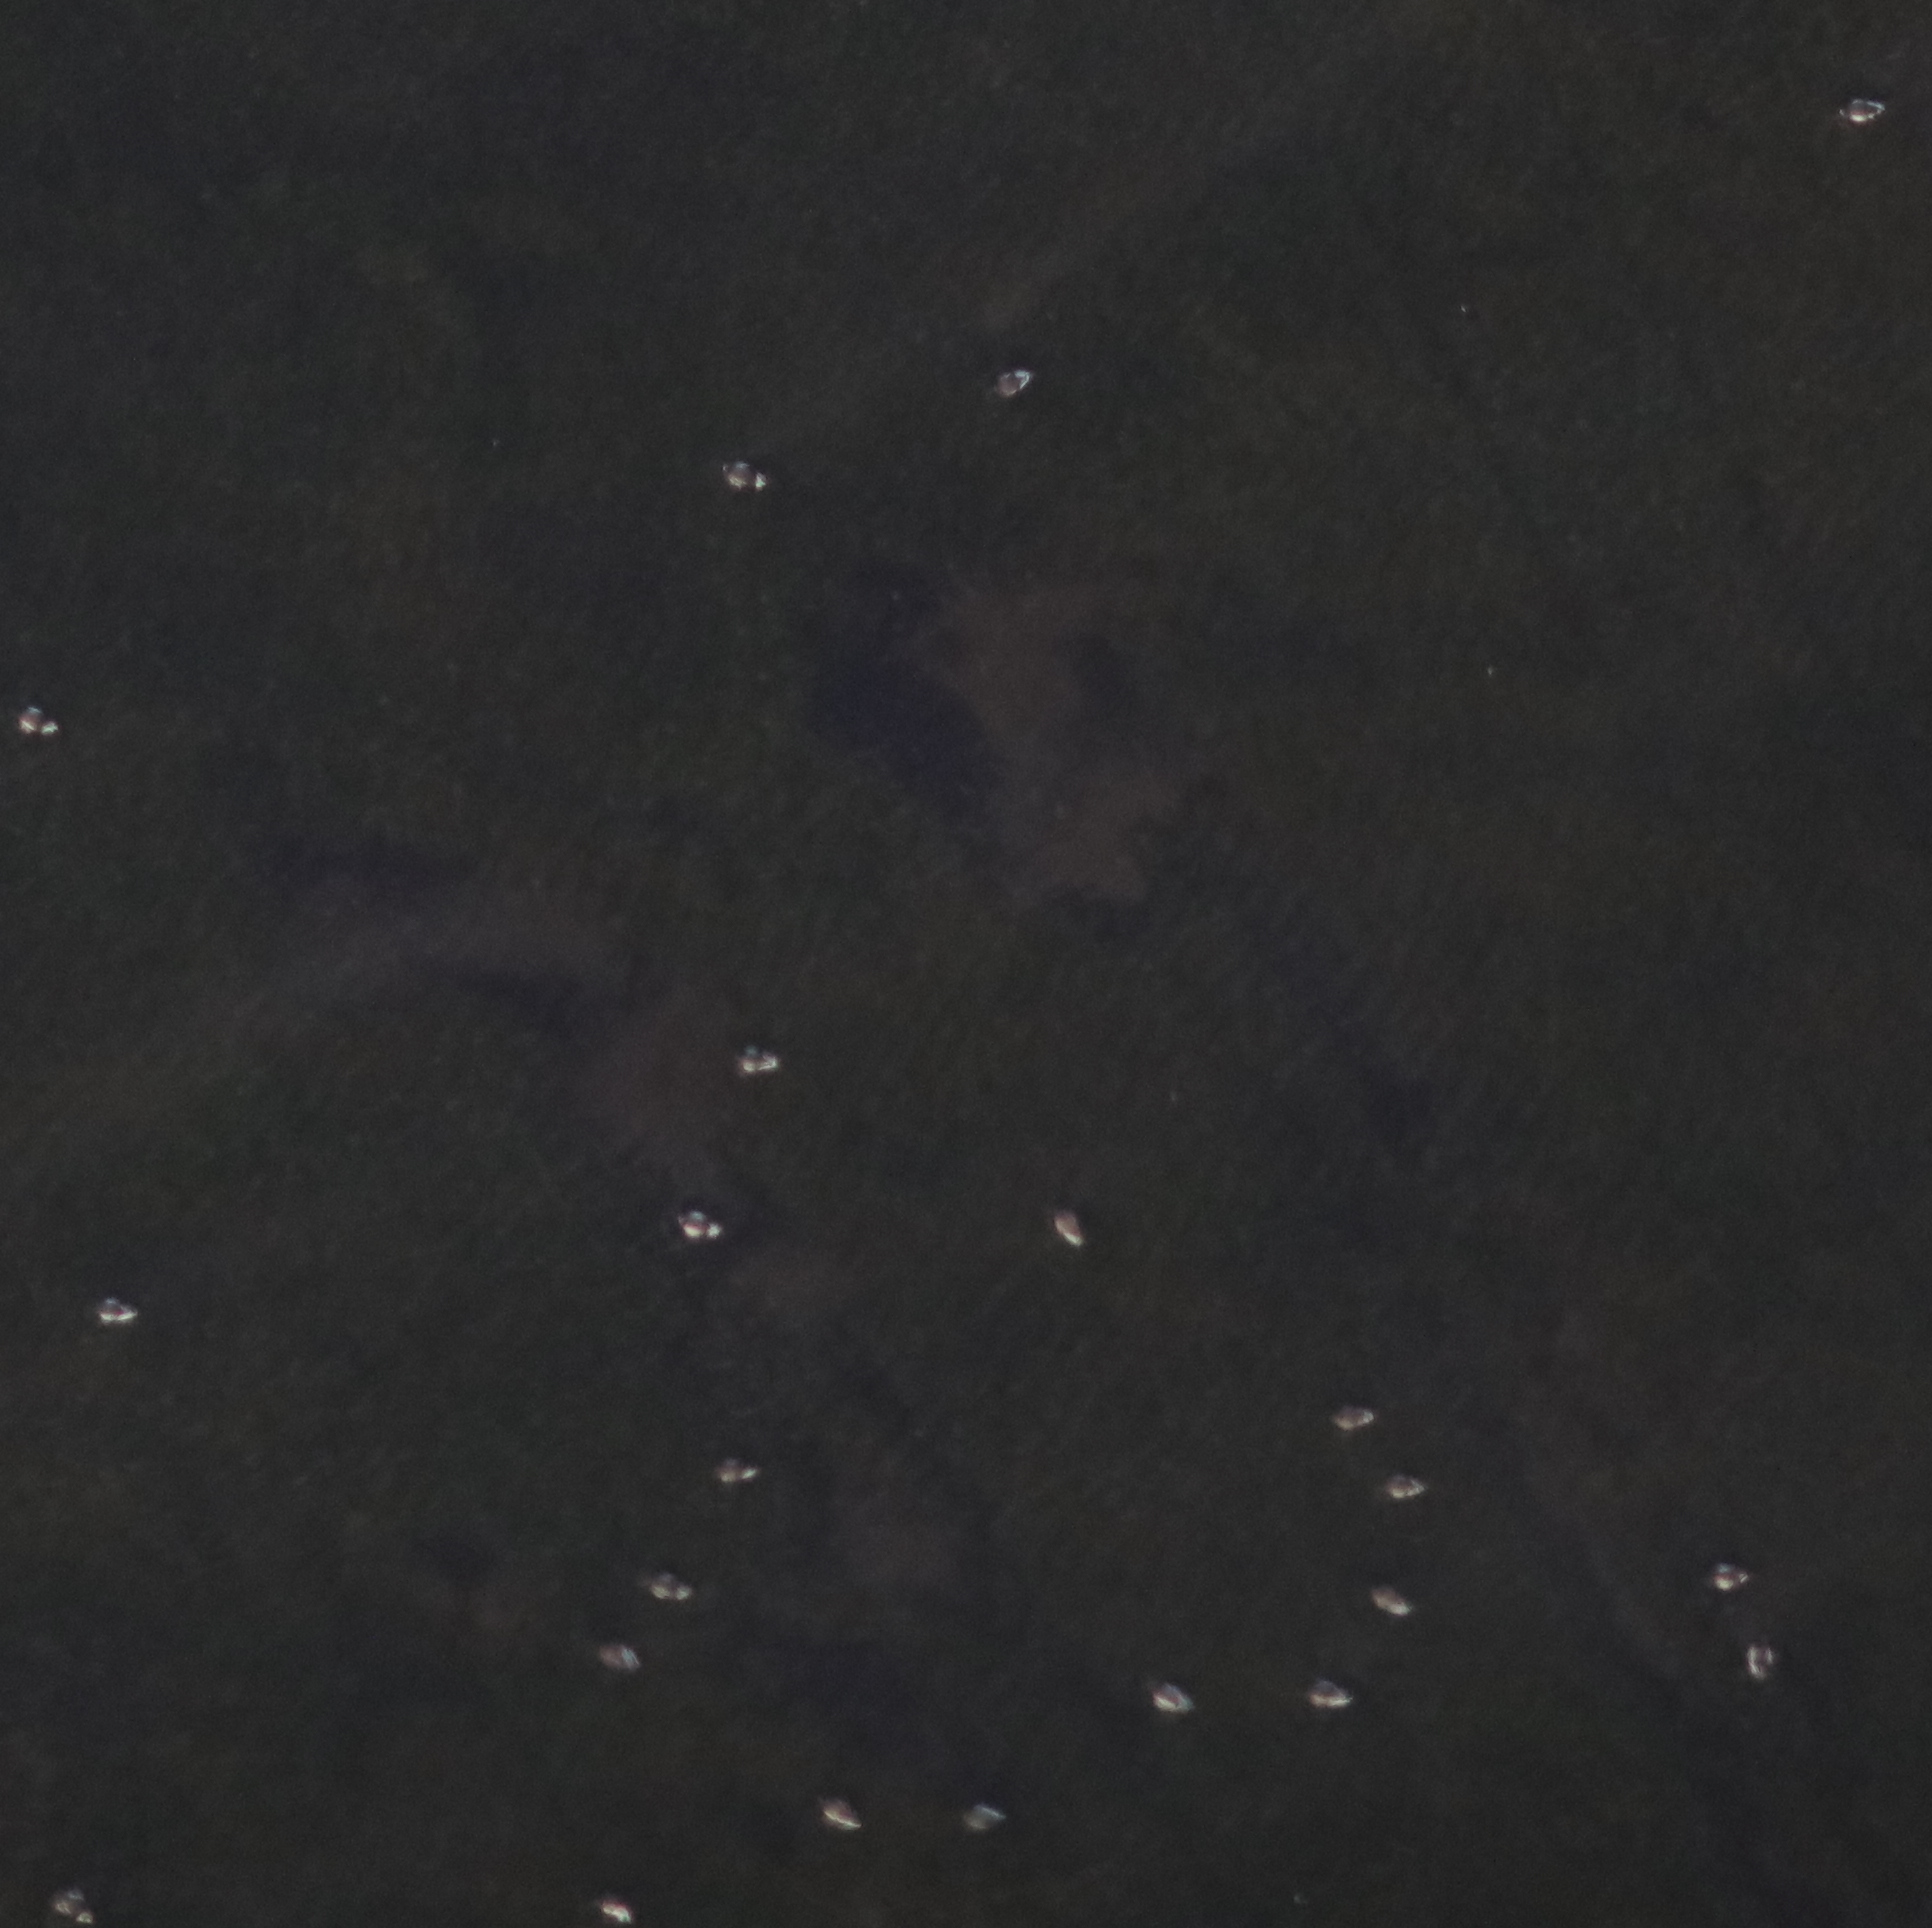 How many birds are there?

22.